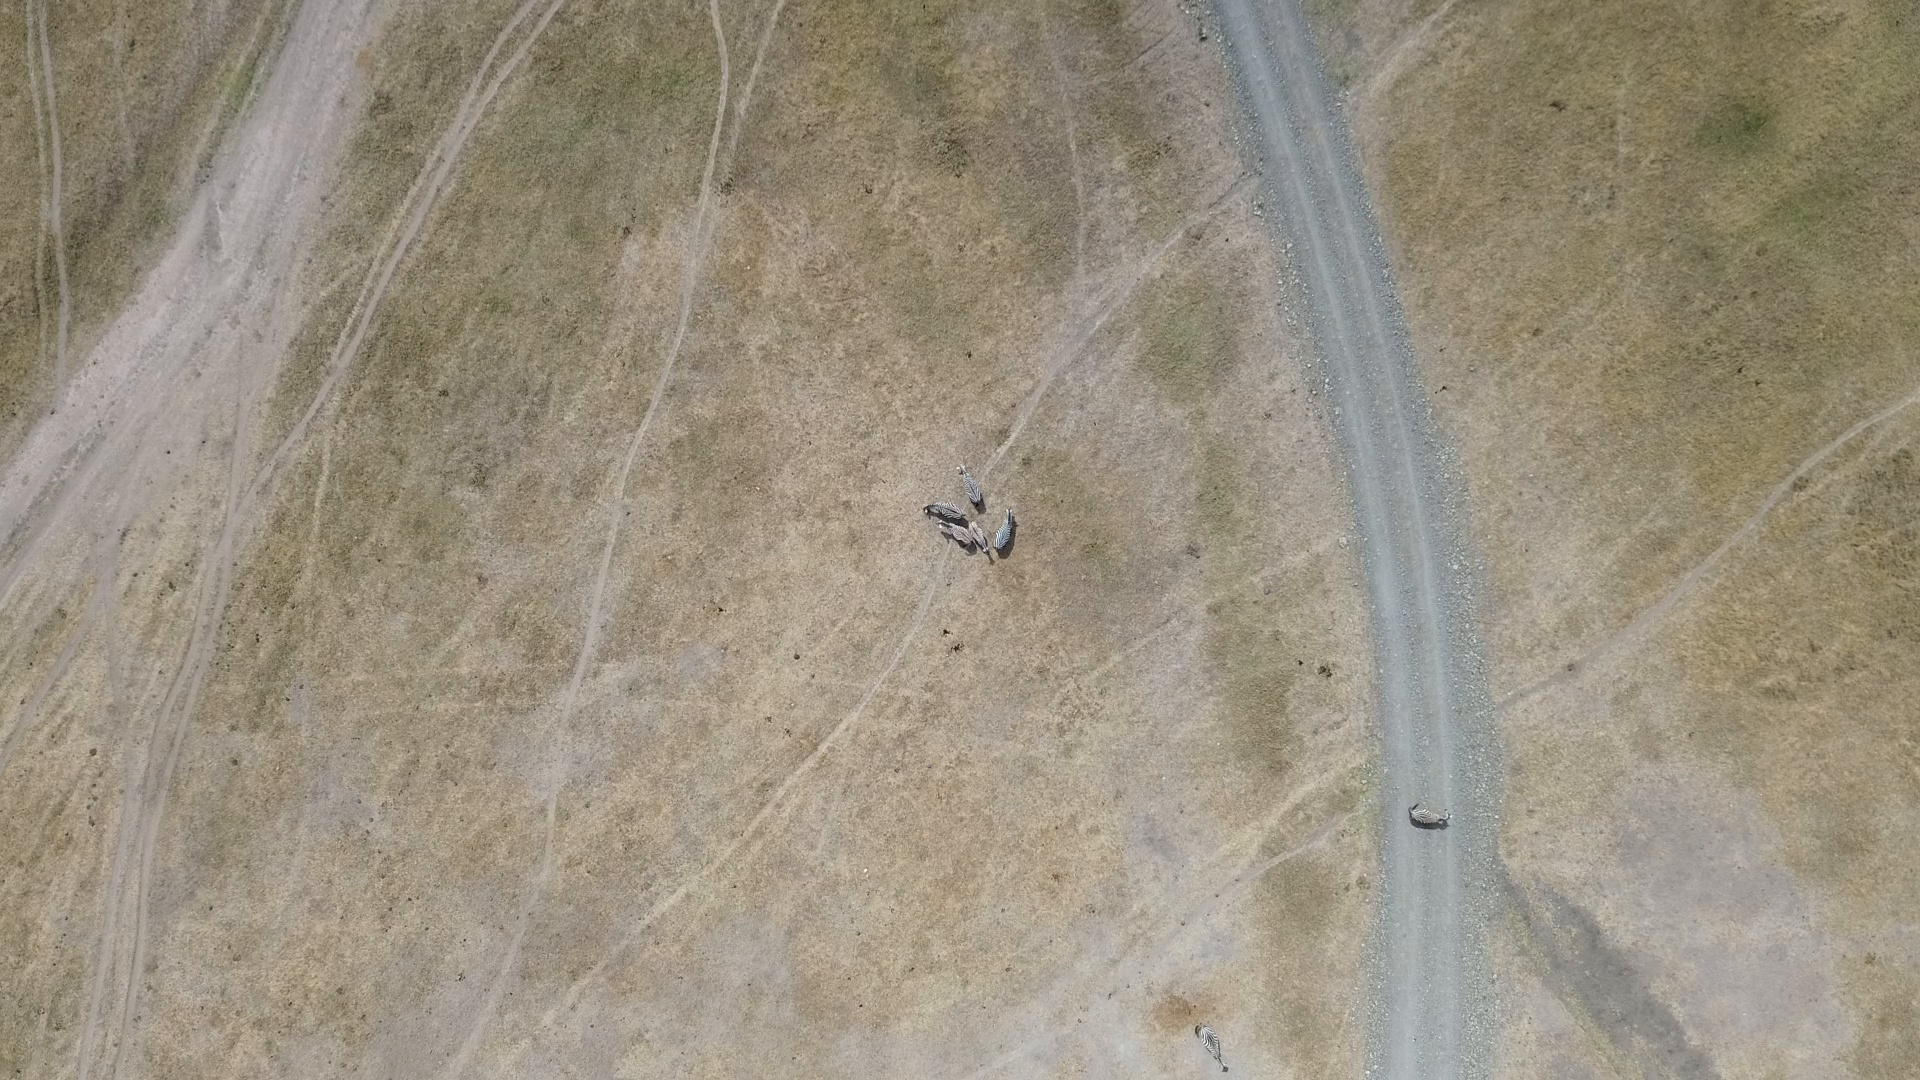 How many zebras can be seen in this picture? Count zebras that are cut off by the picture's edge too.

7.